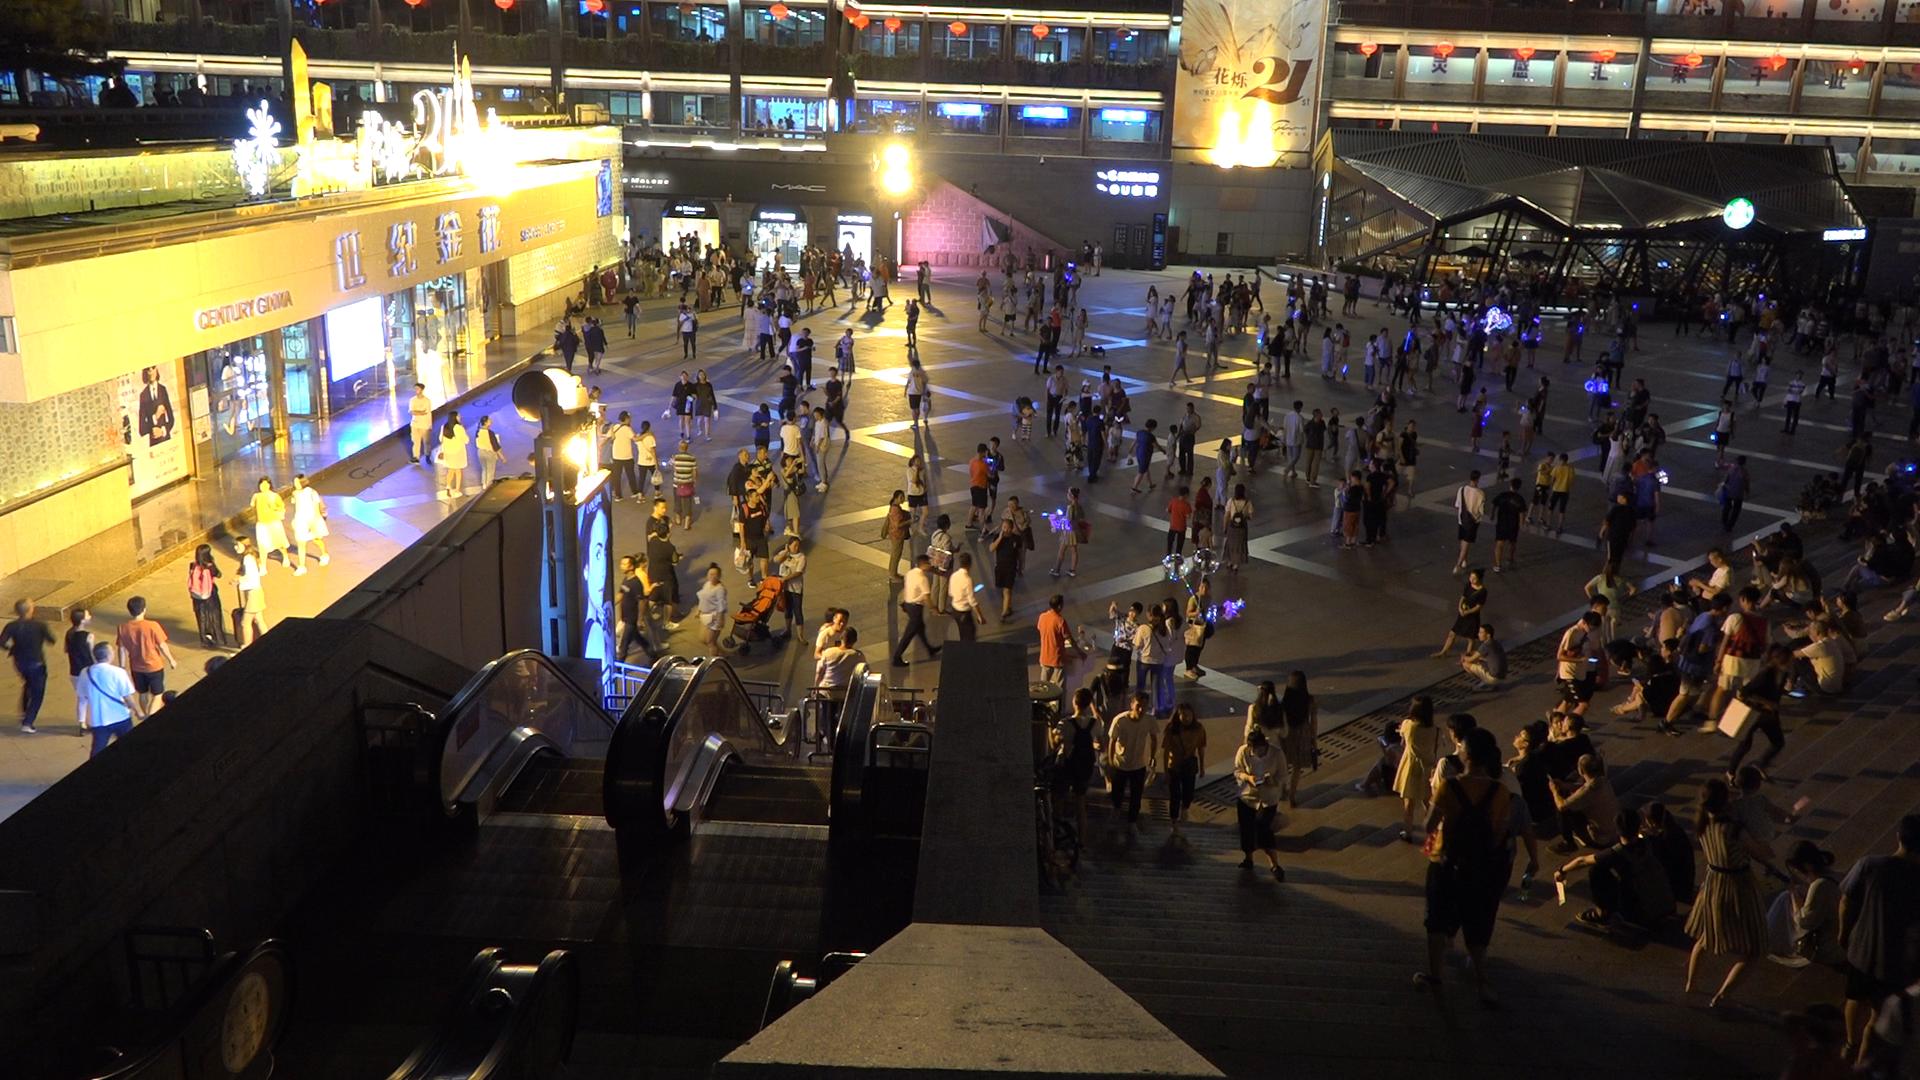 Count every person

377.